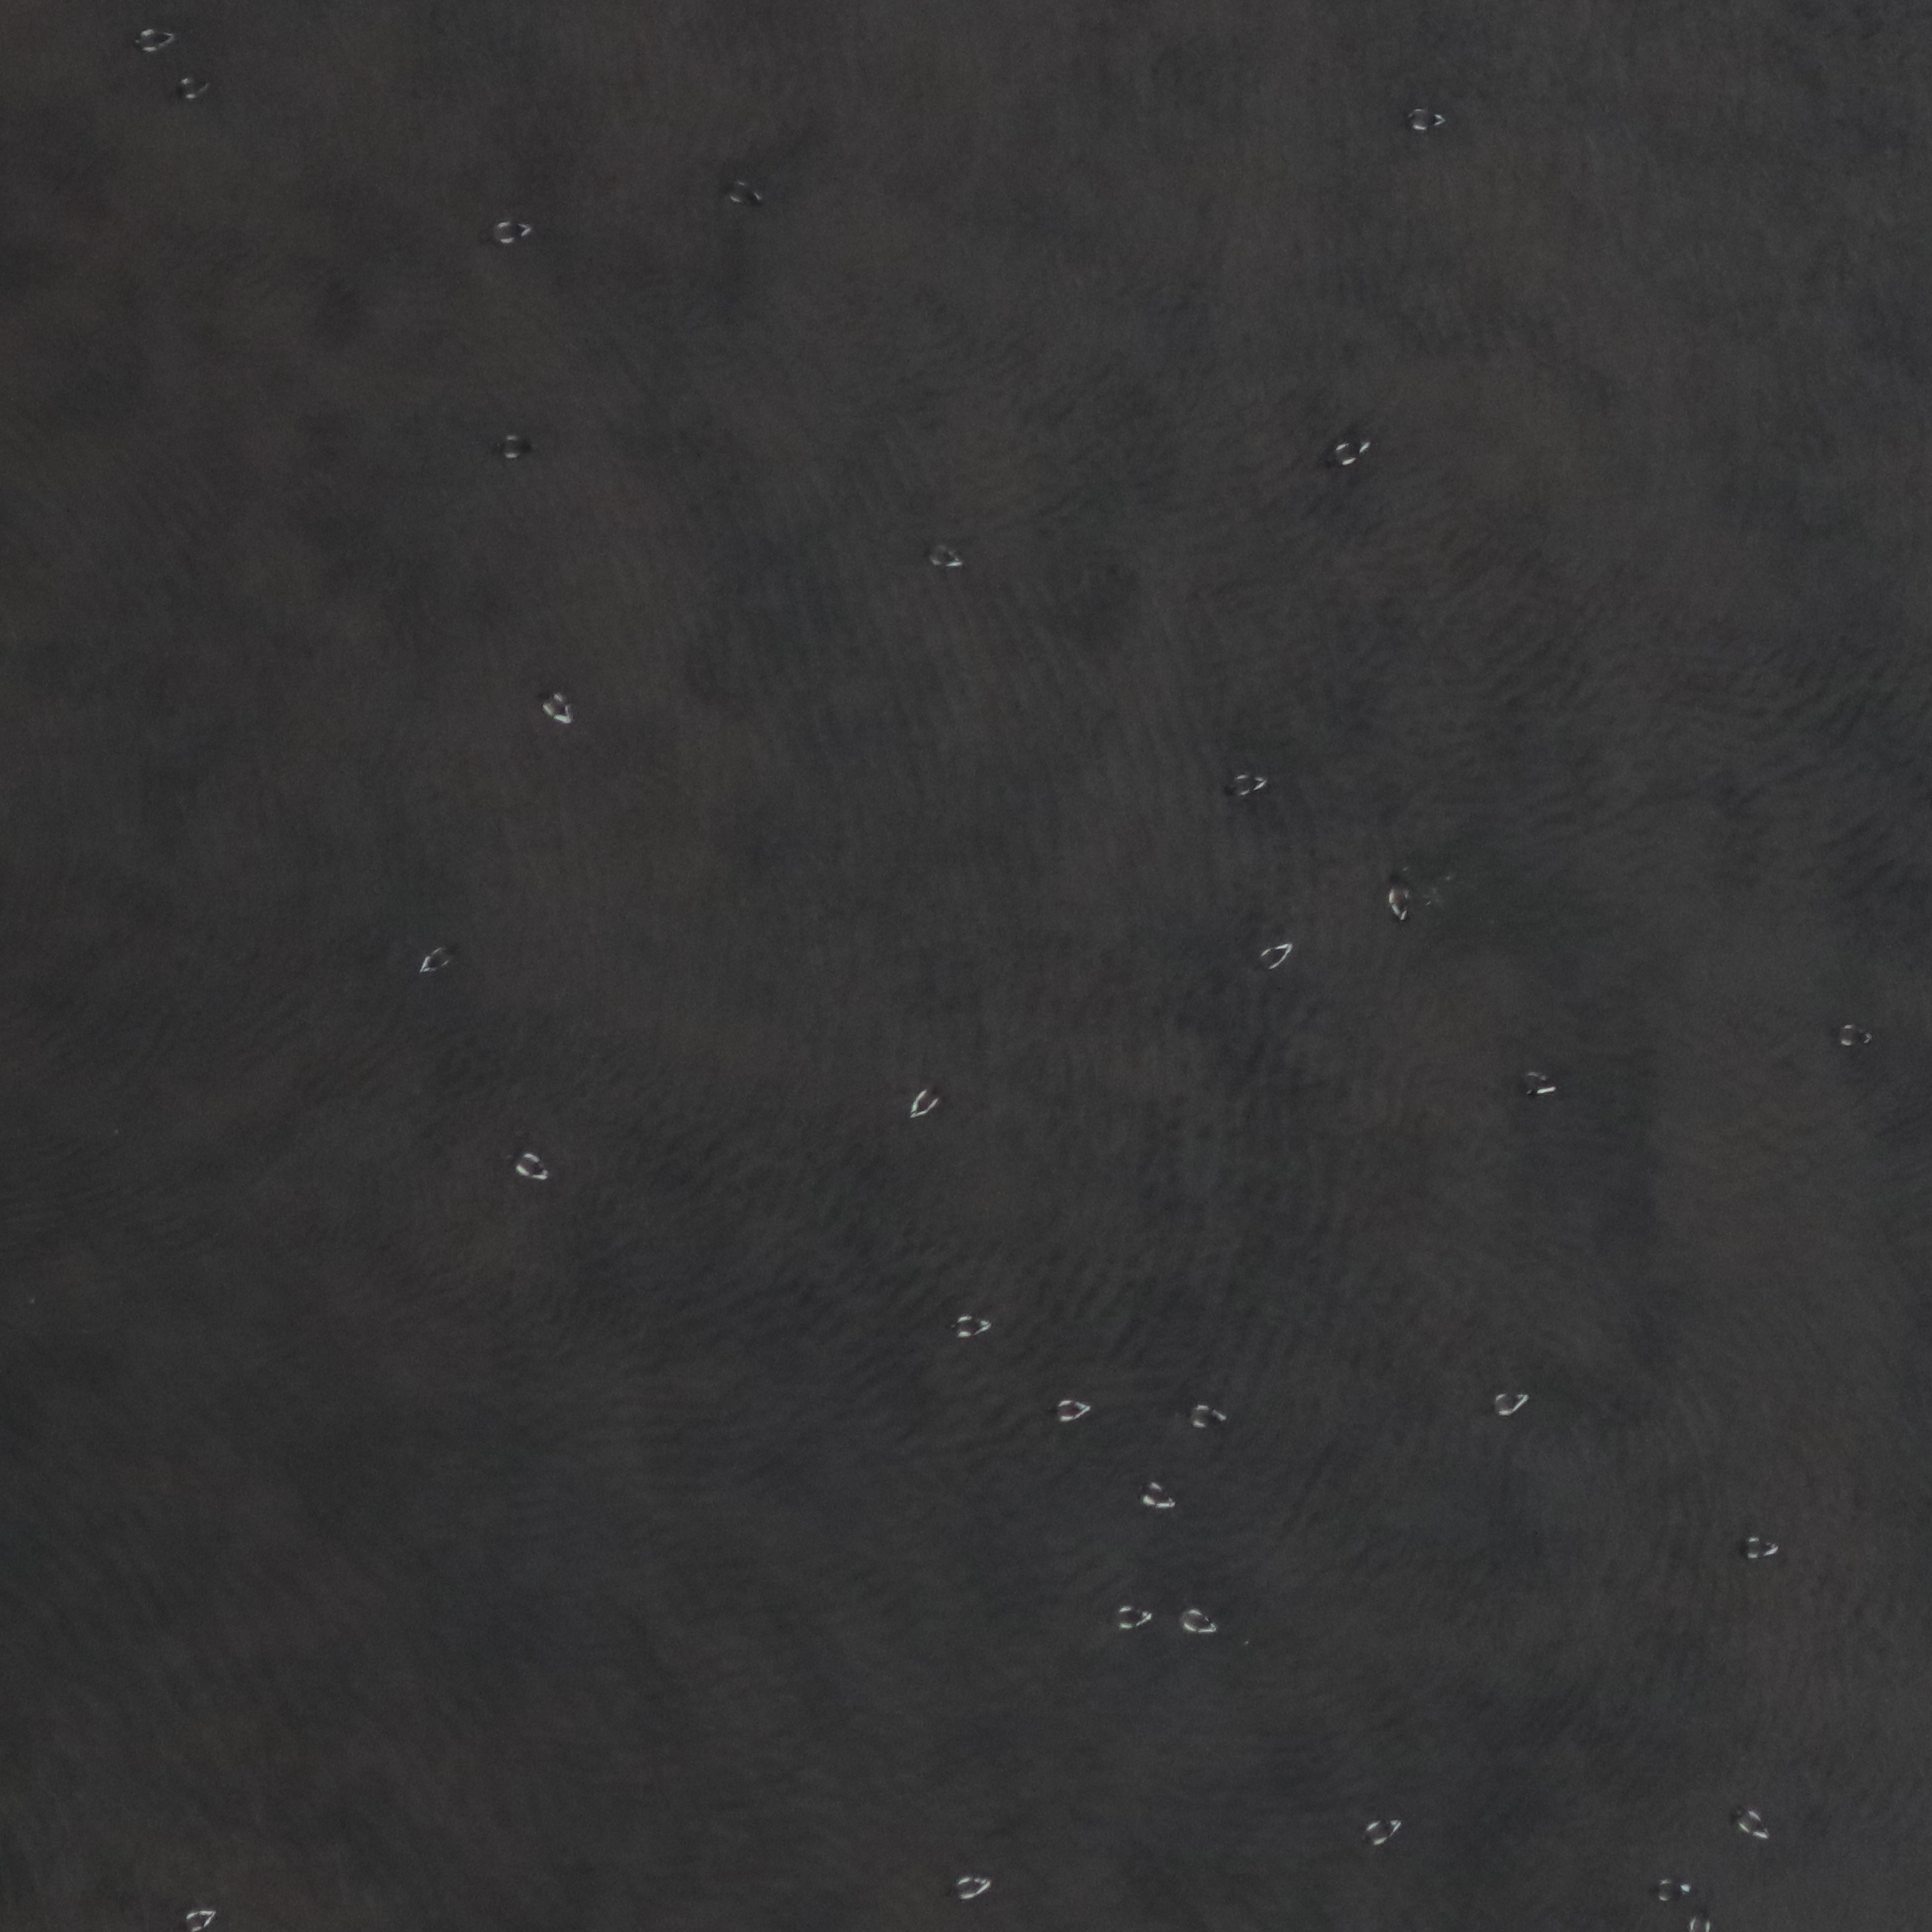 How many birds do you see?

30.